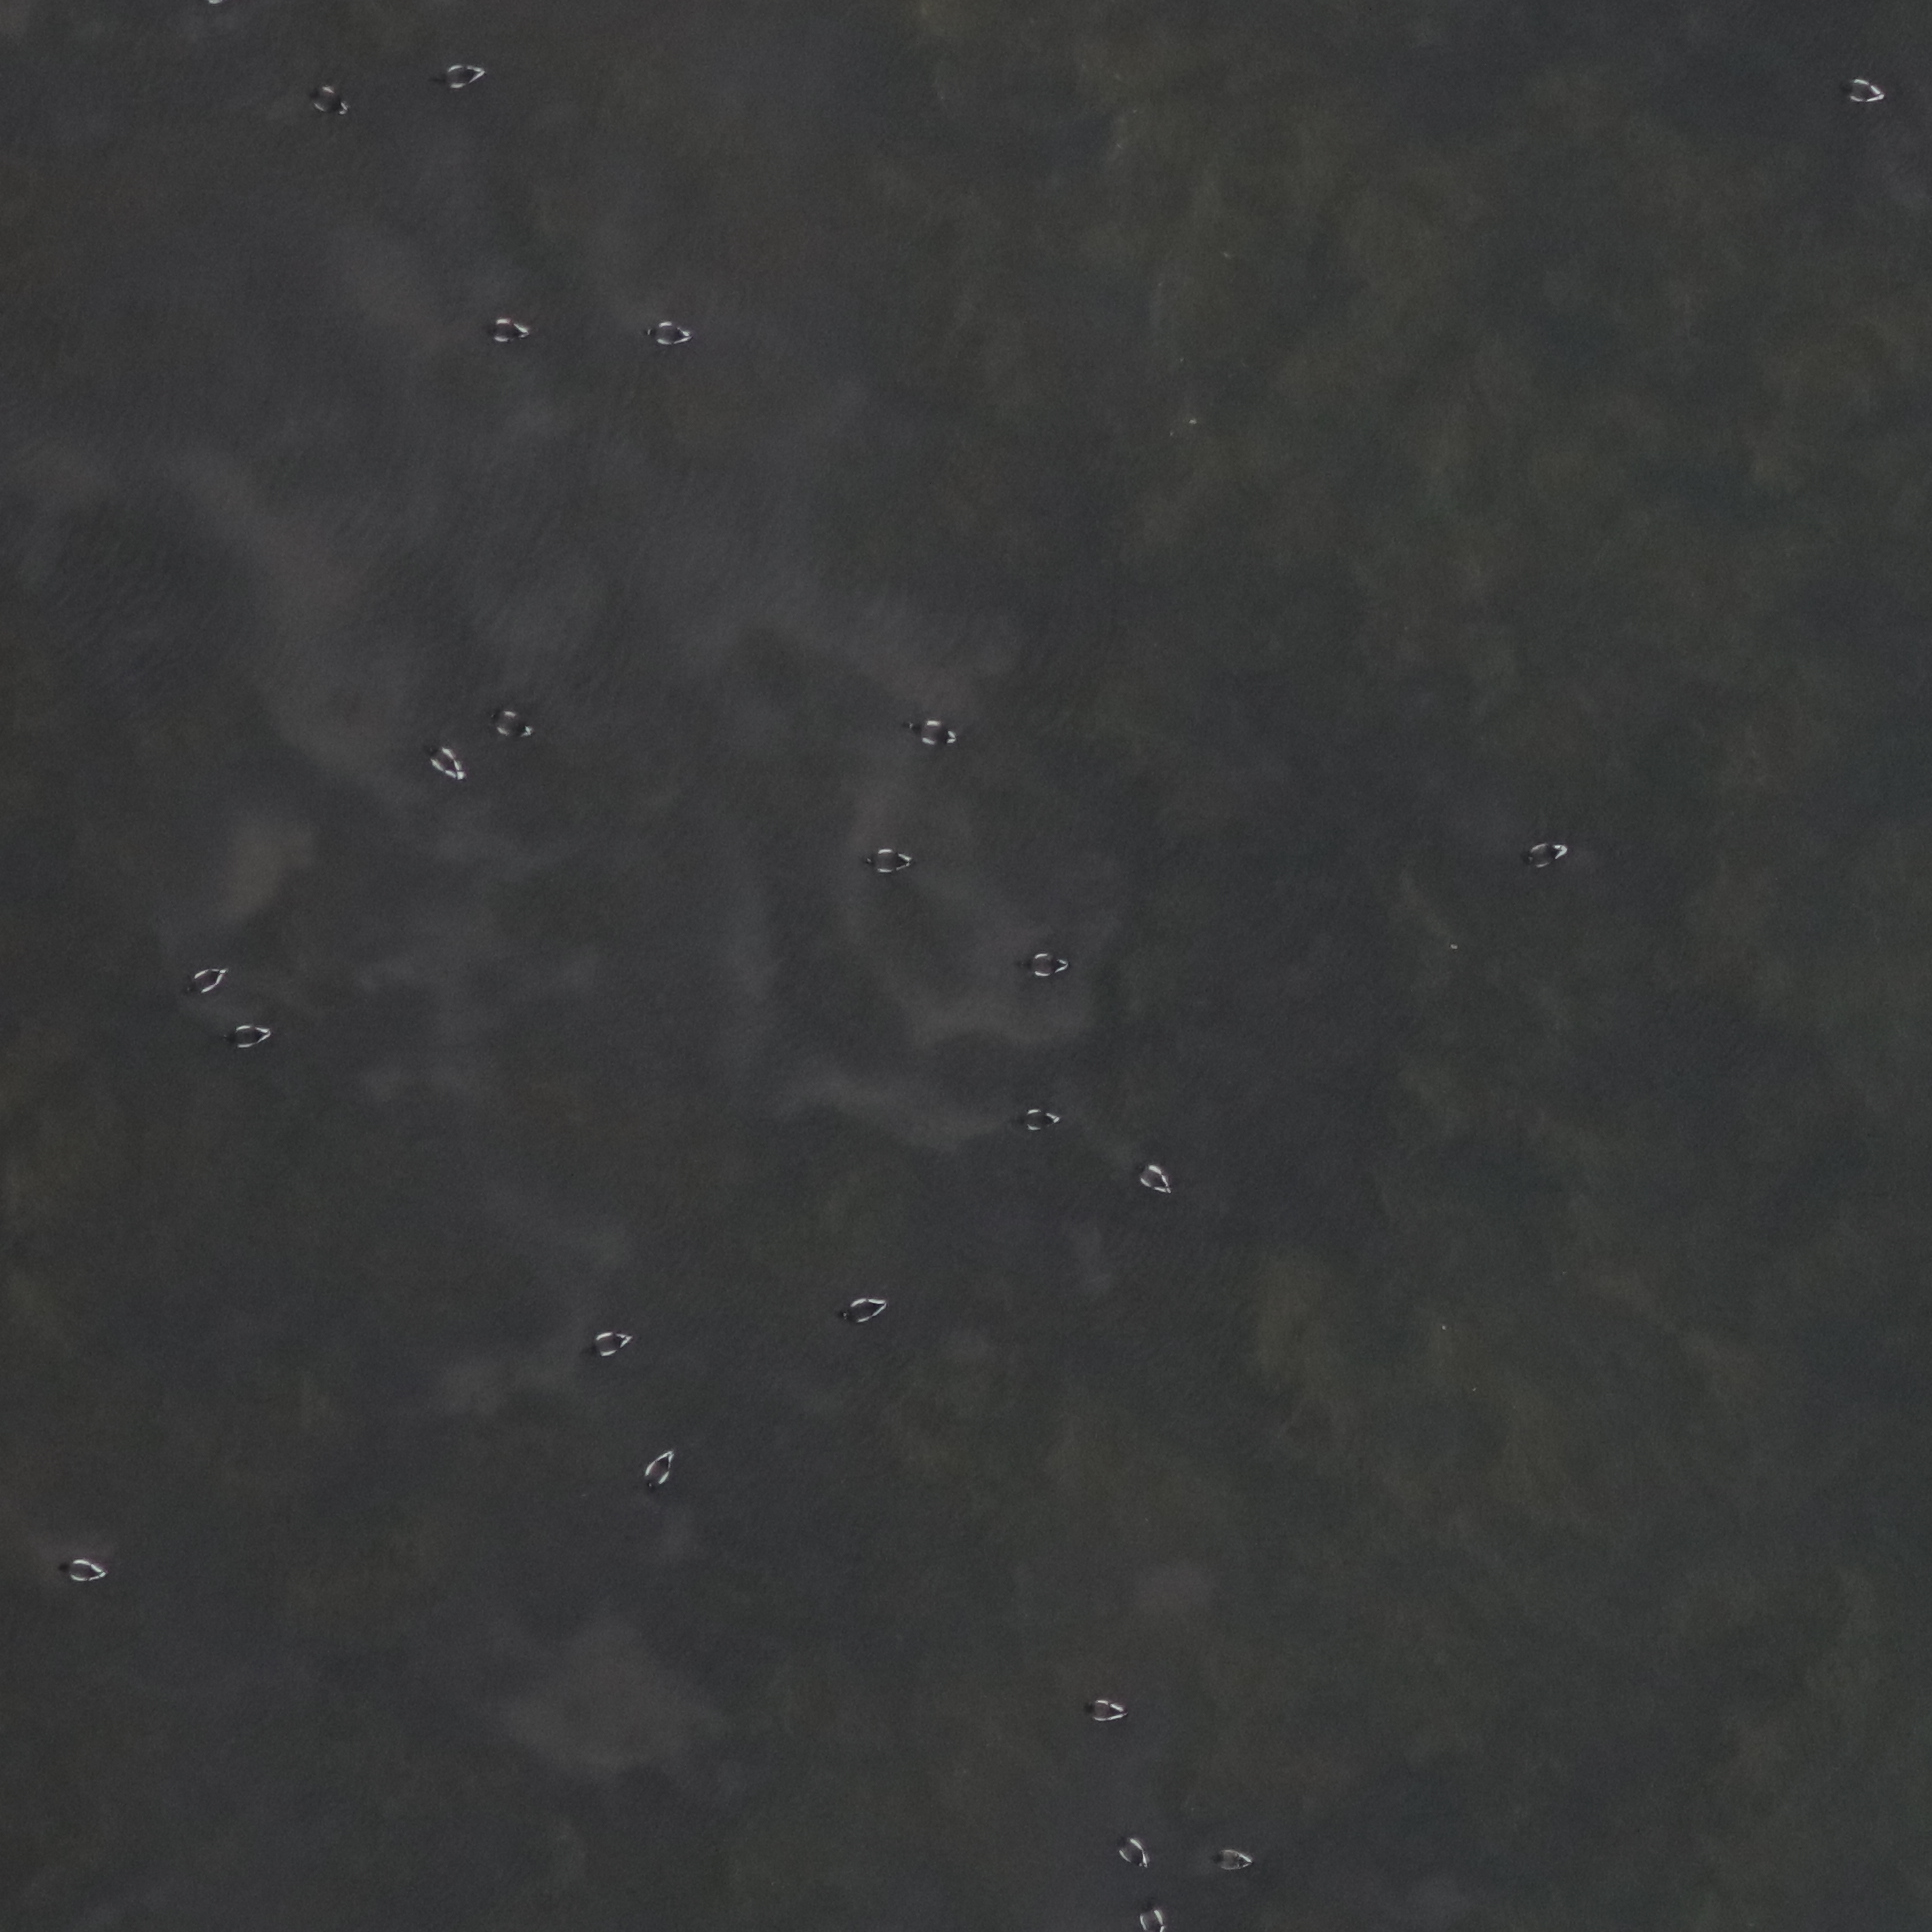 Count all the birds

23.